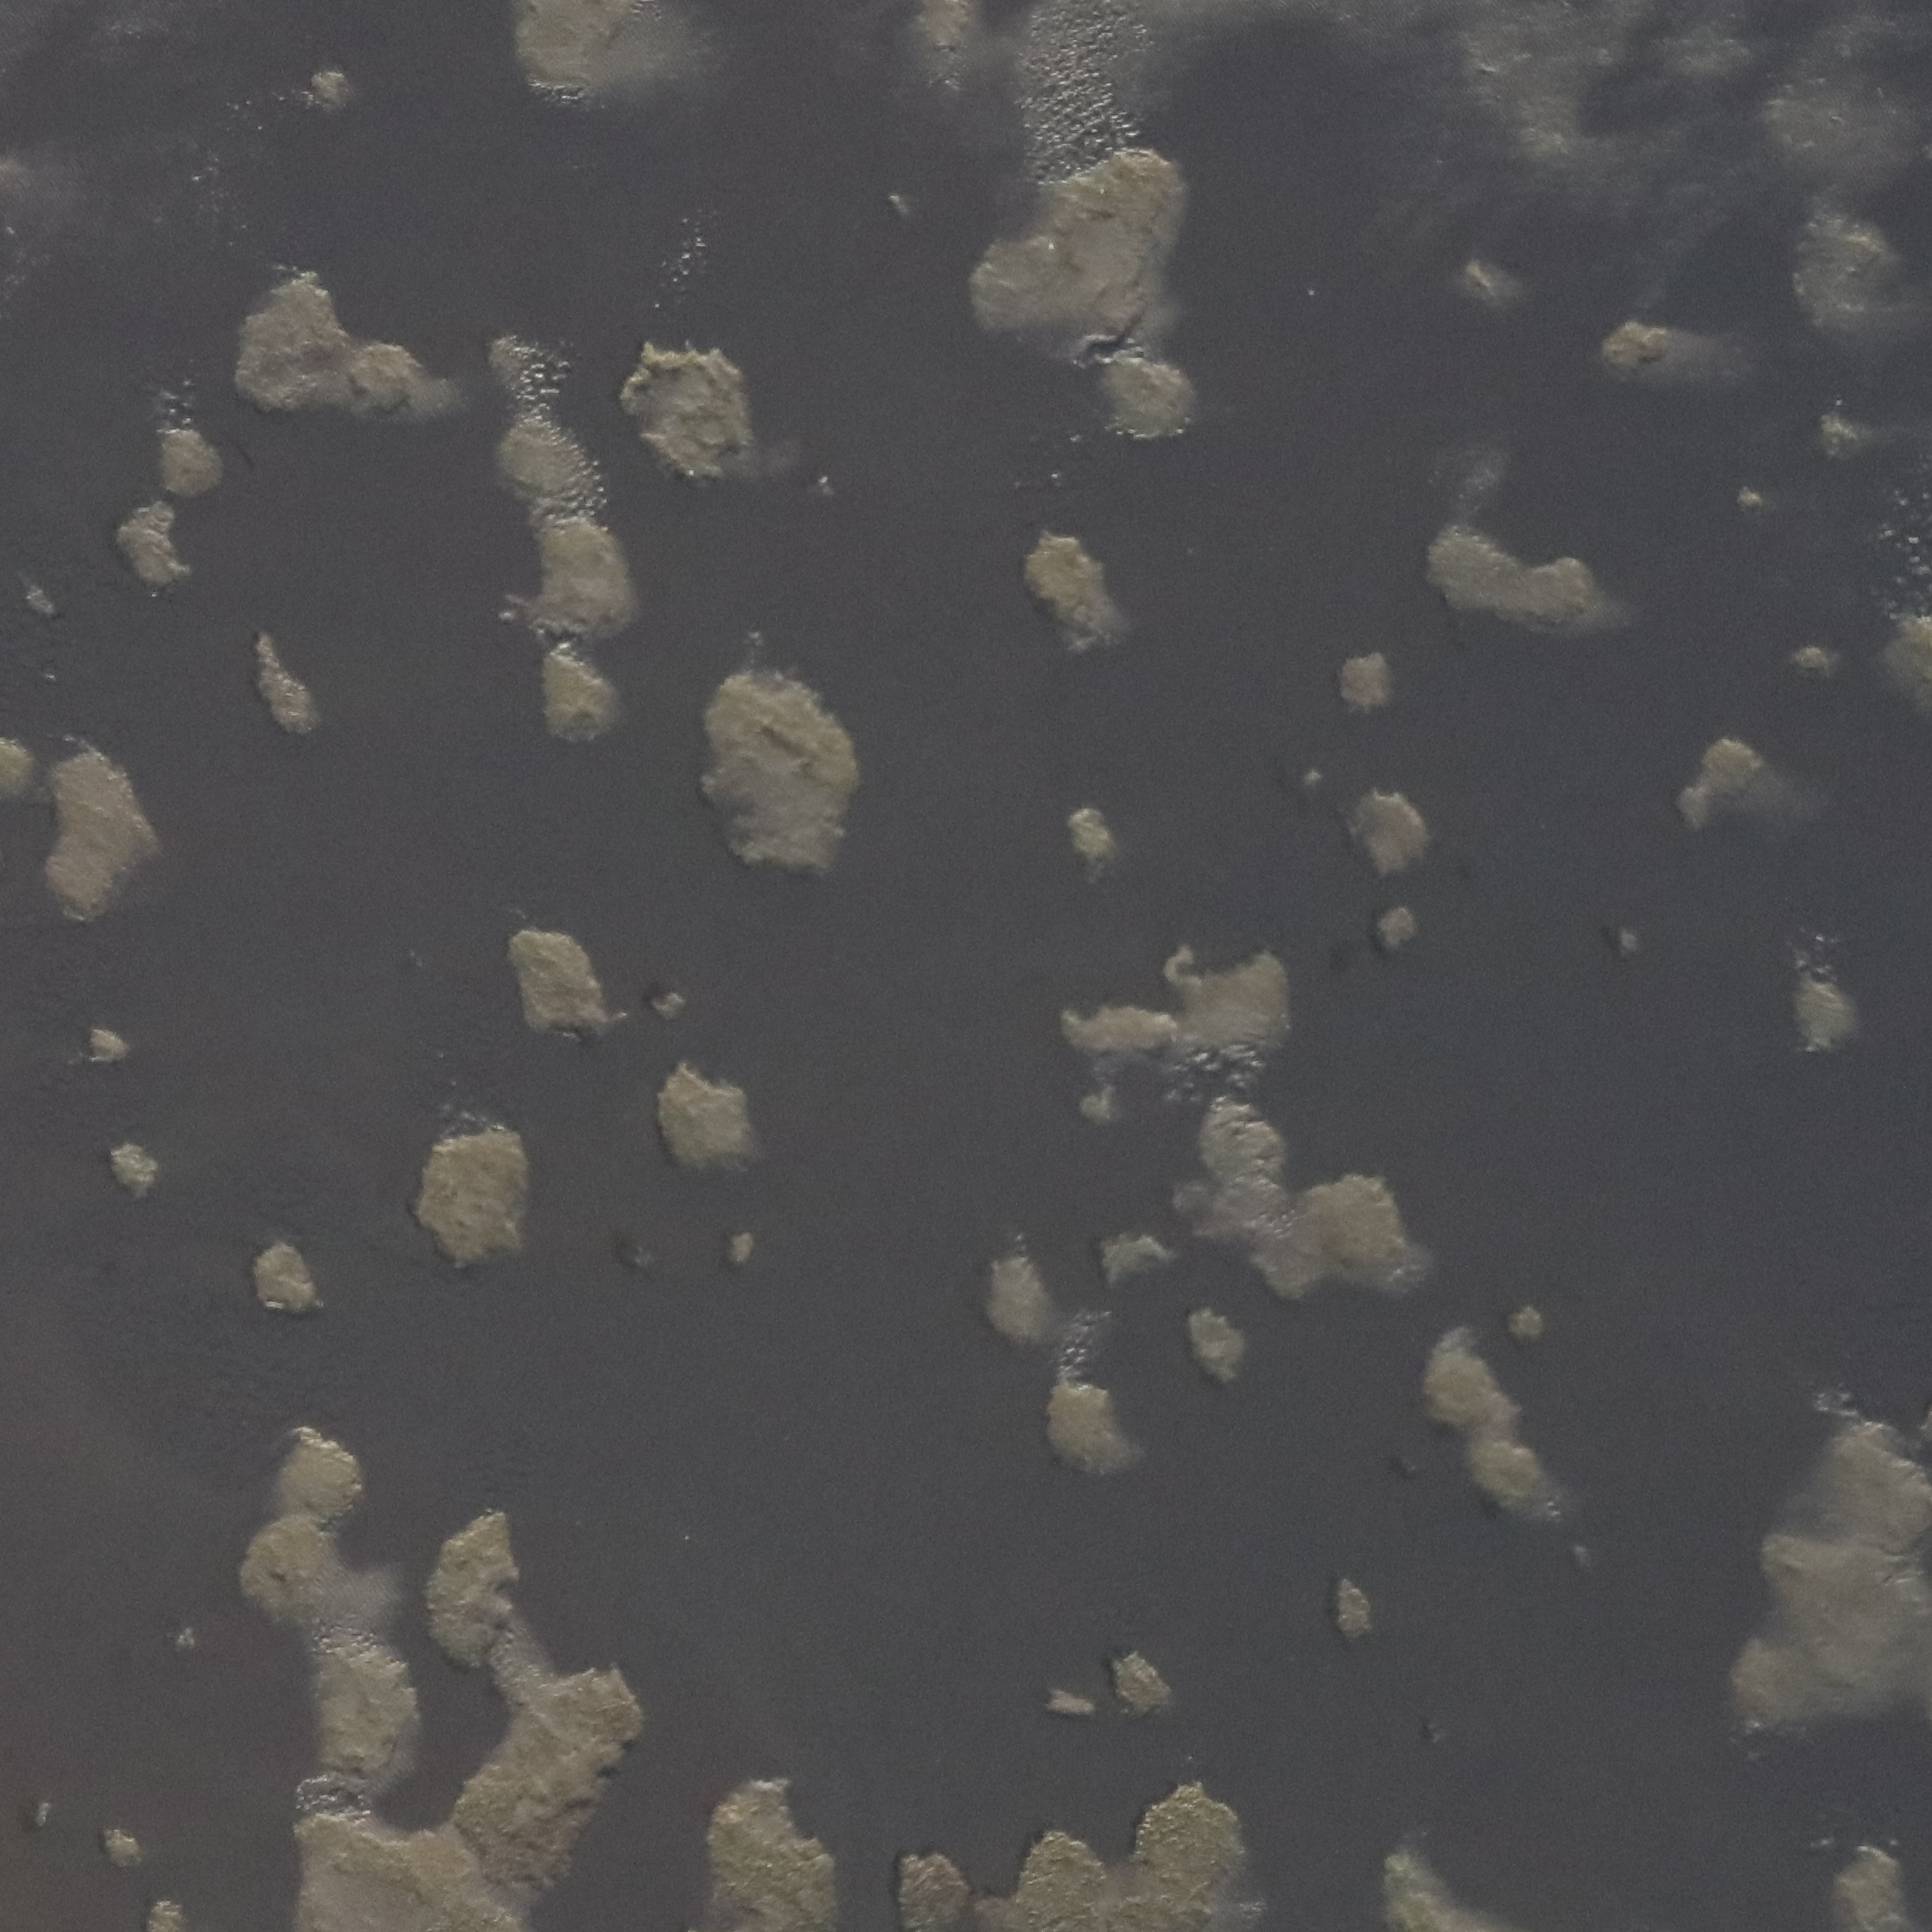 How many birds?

0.